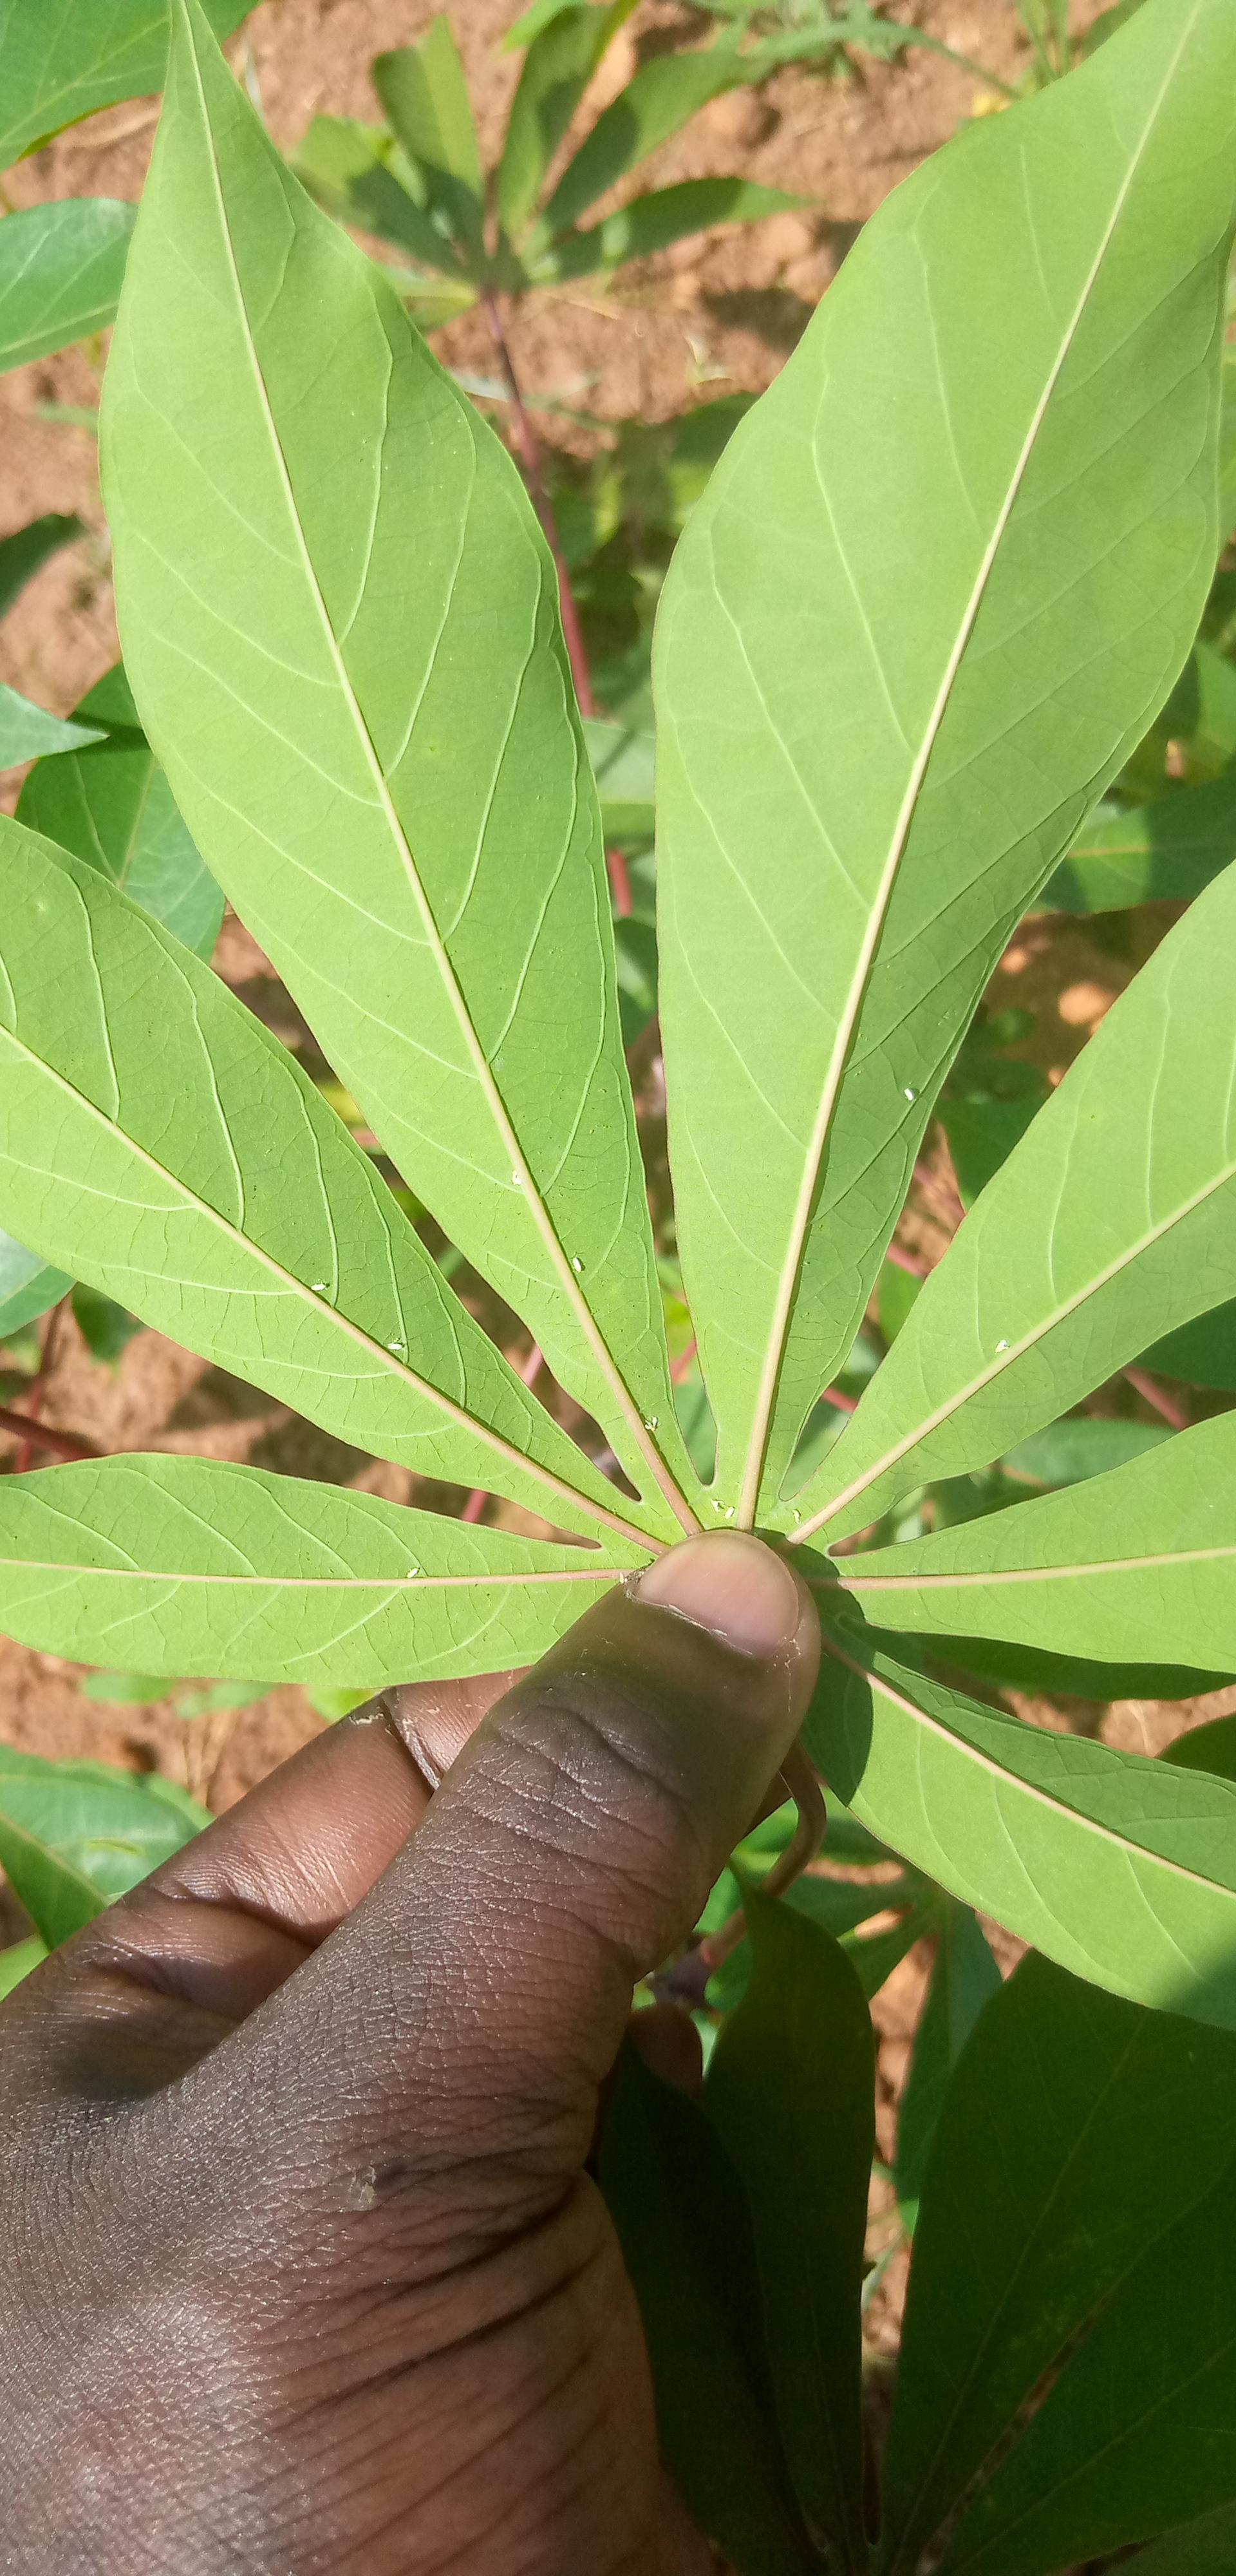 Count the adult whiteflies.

11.